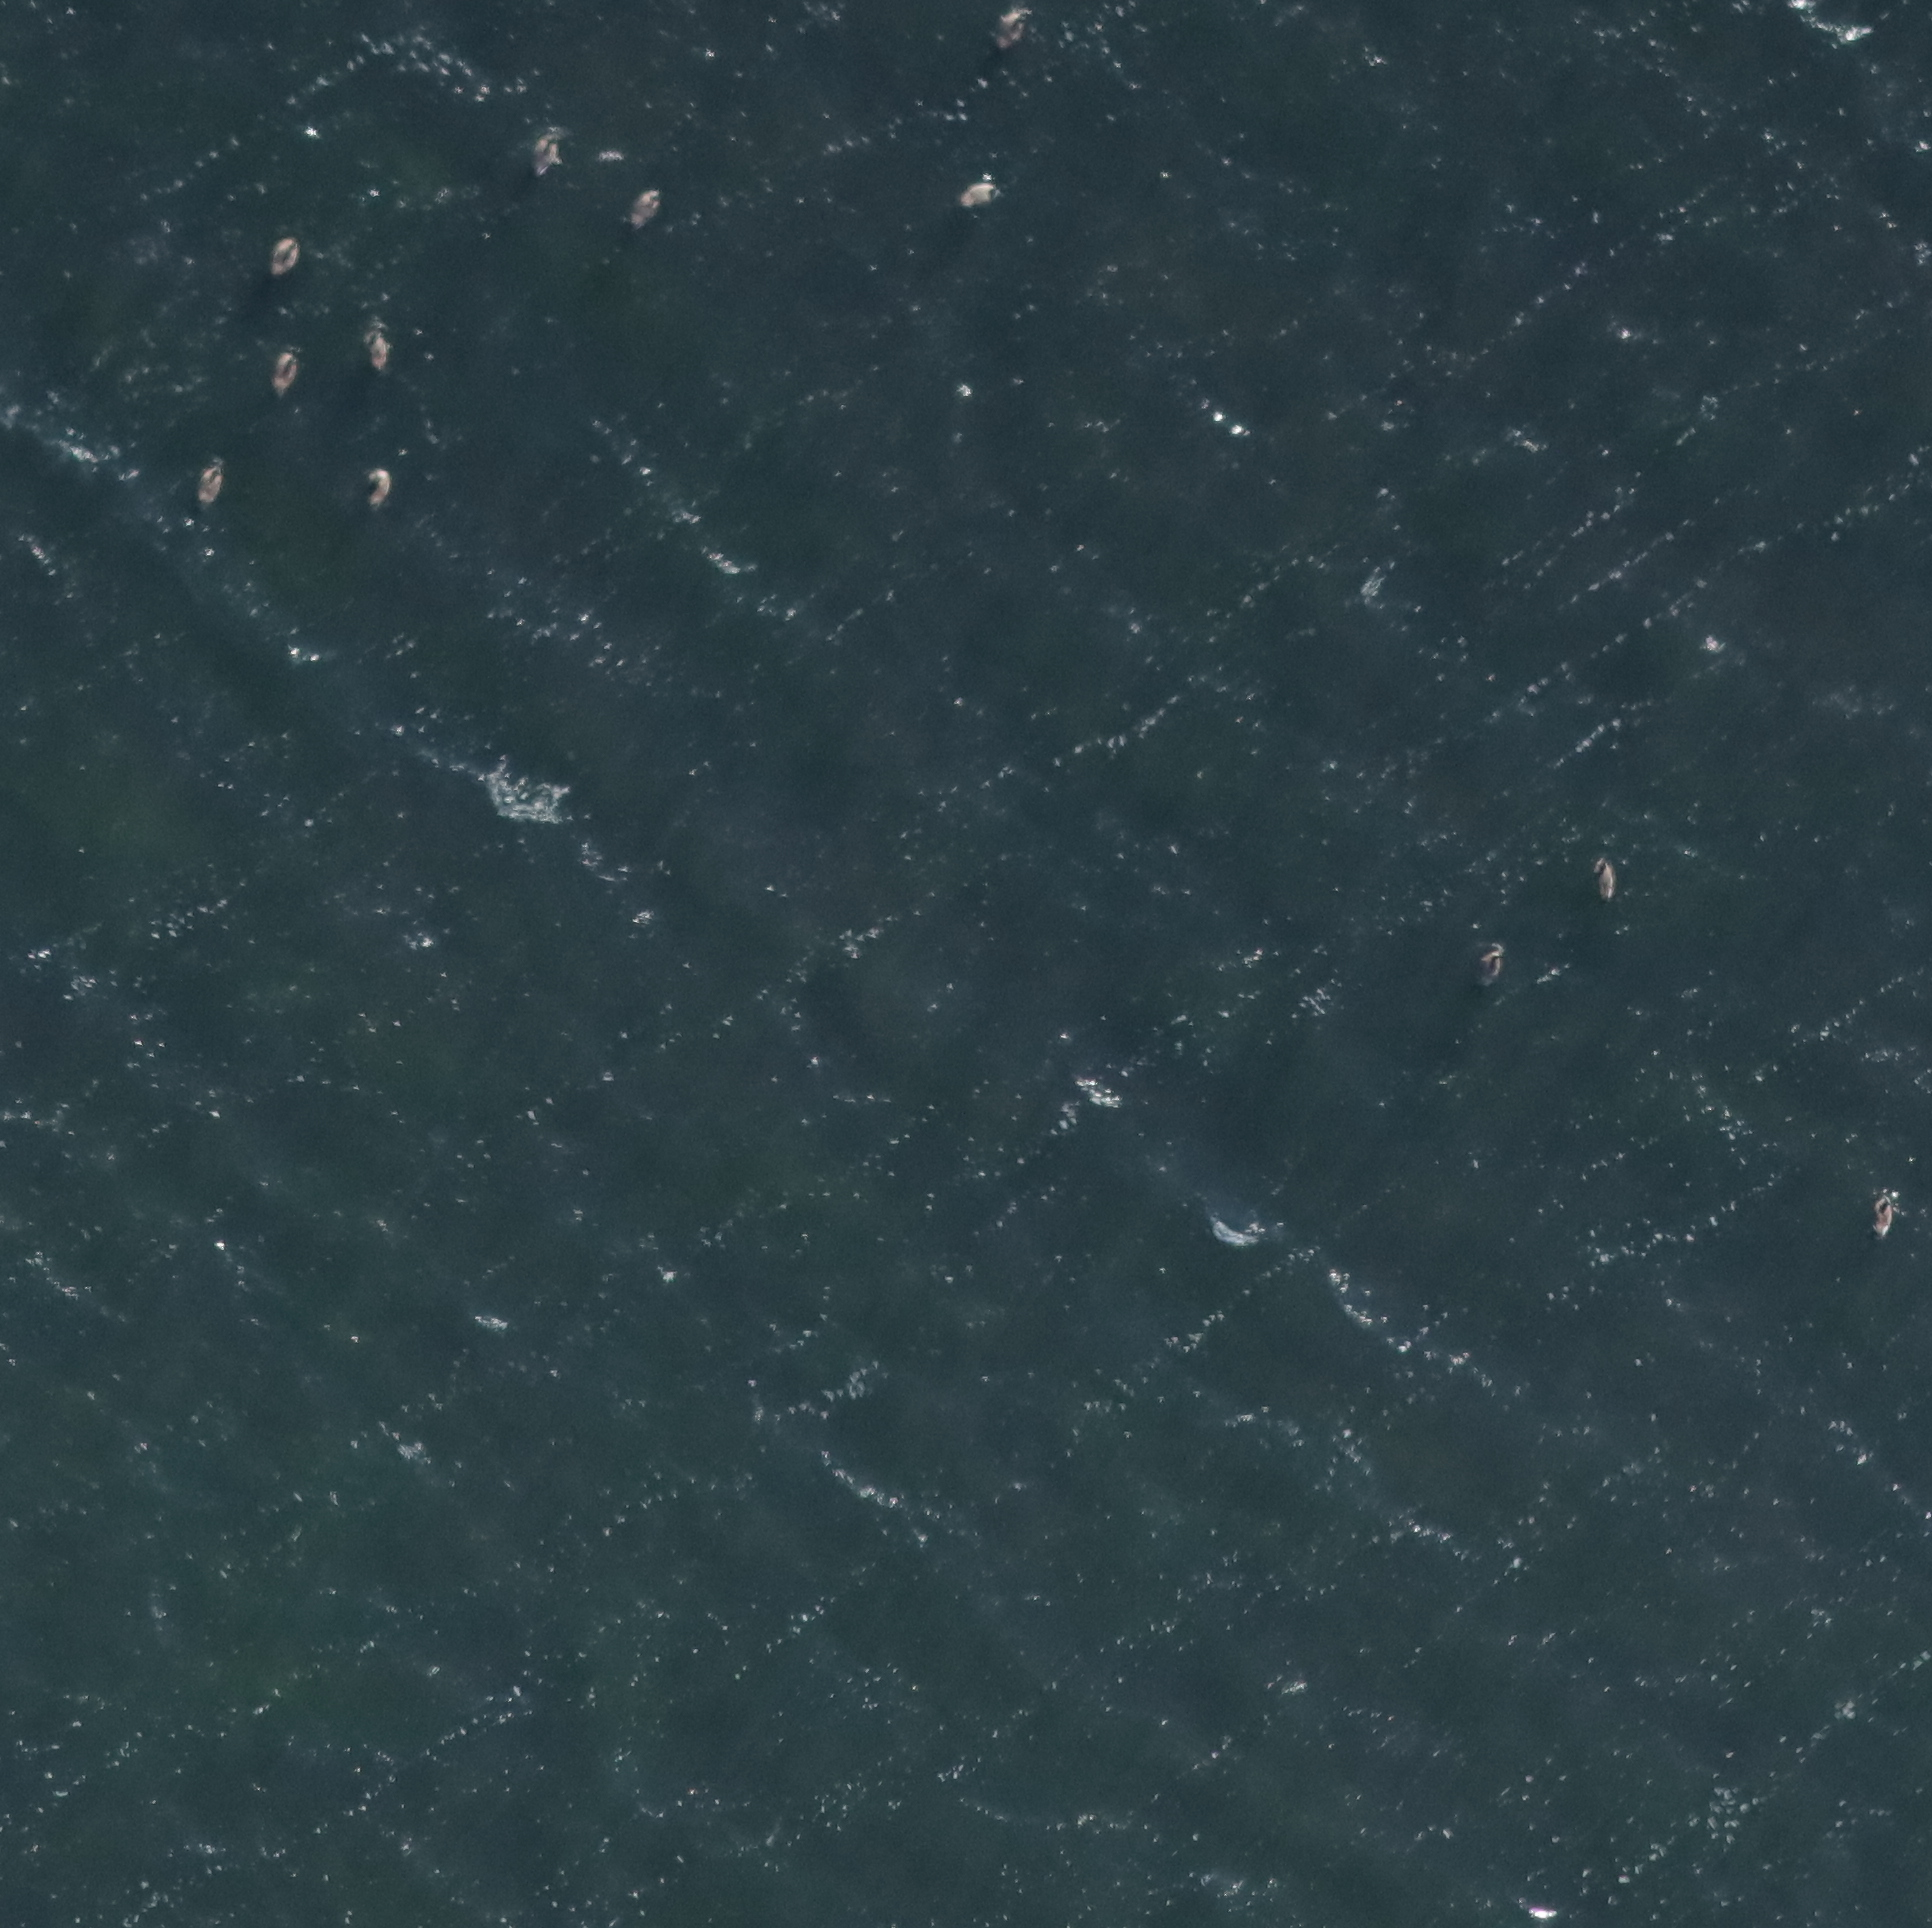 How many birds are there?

12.